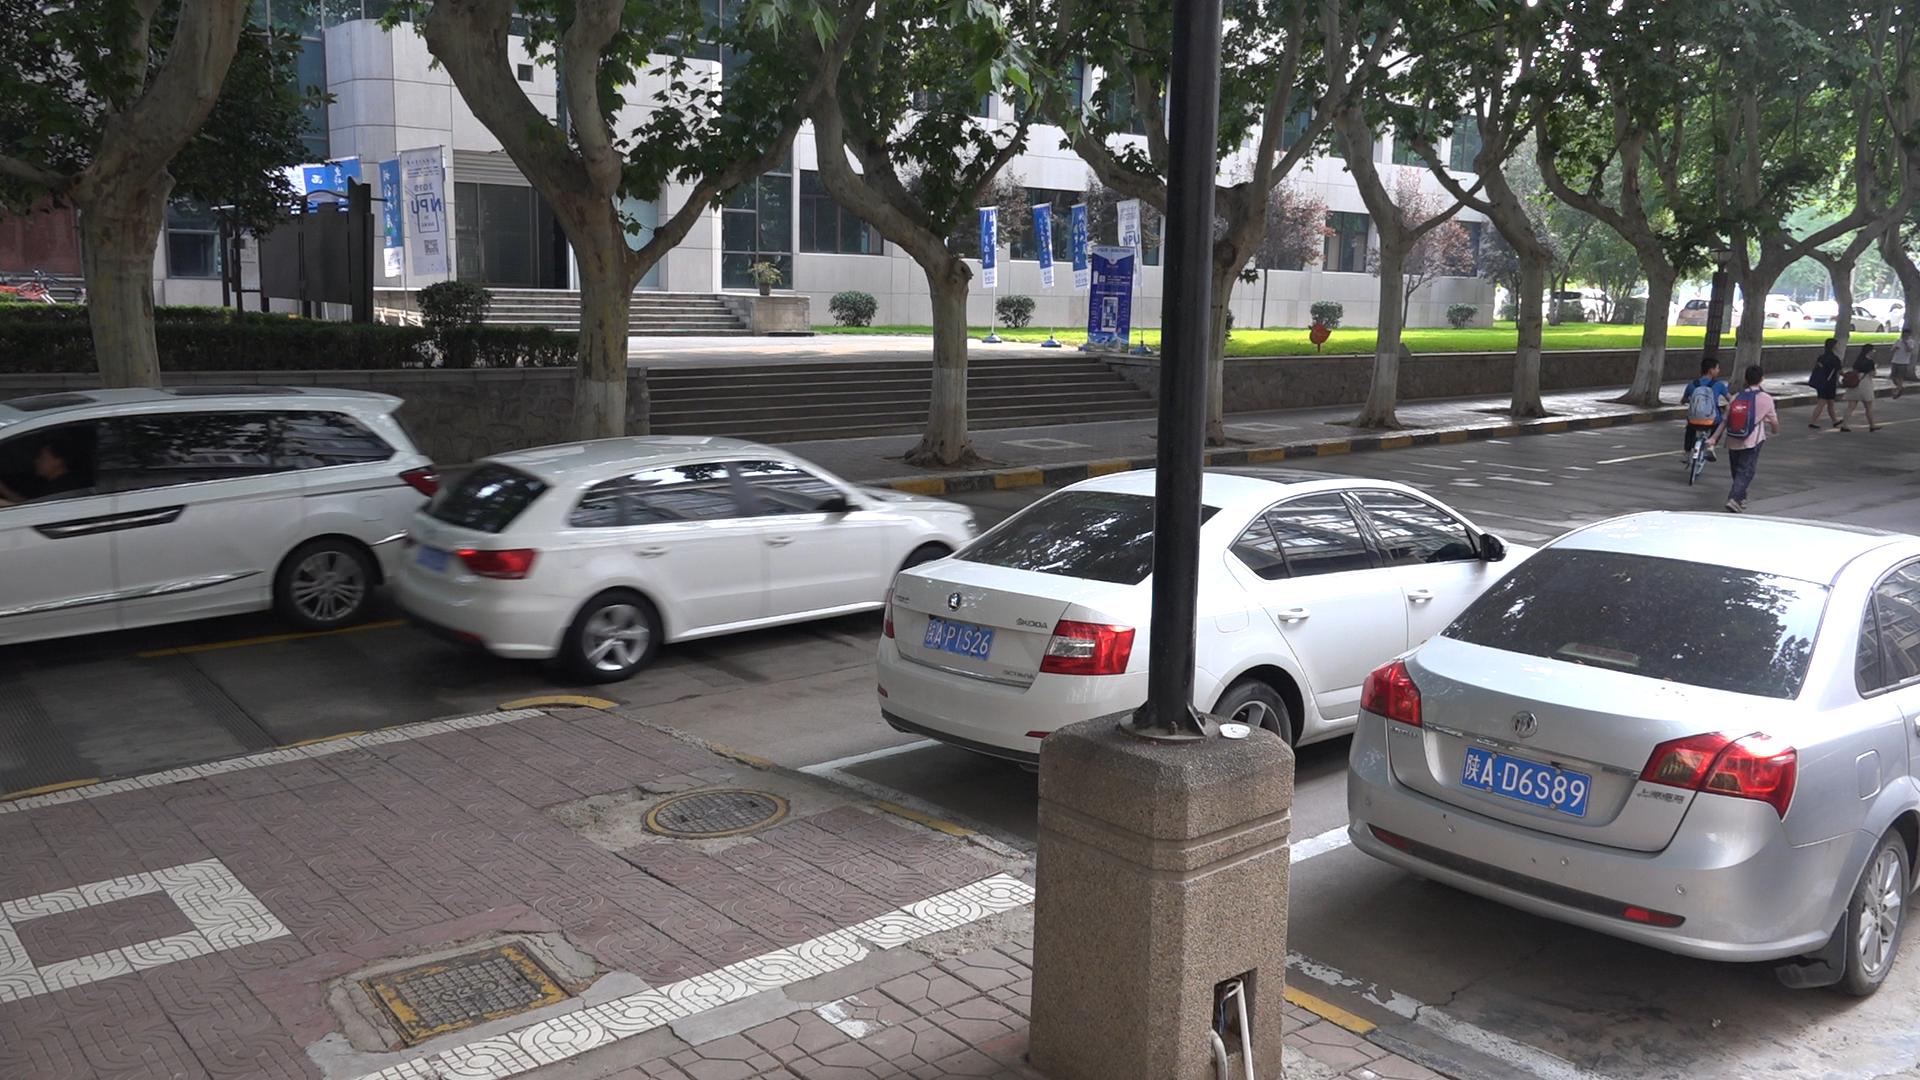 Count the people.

5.